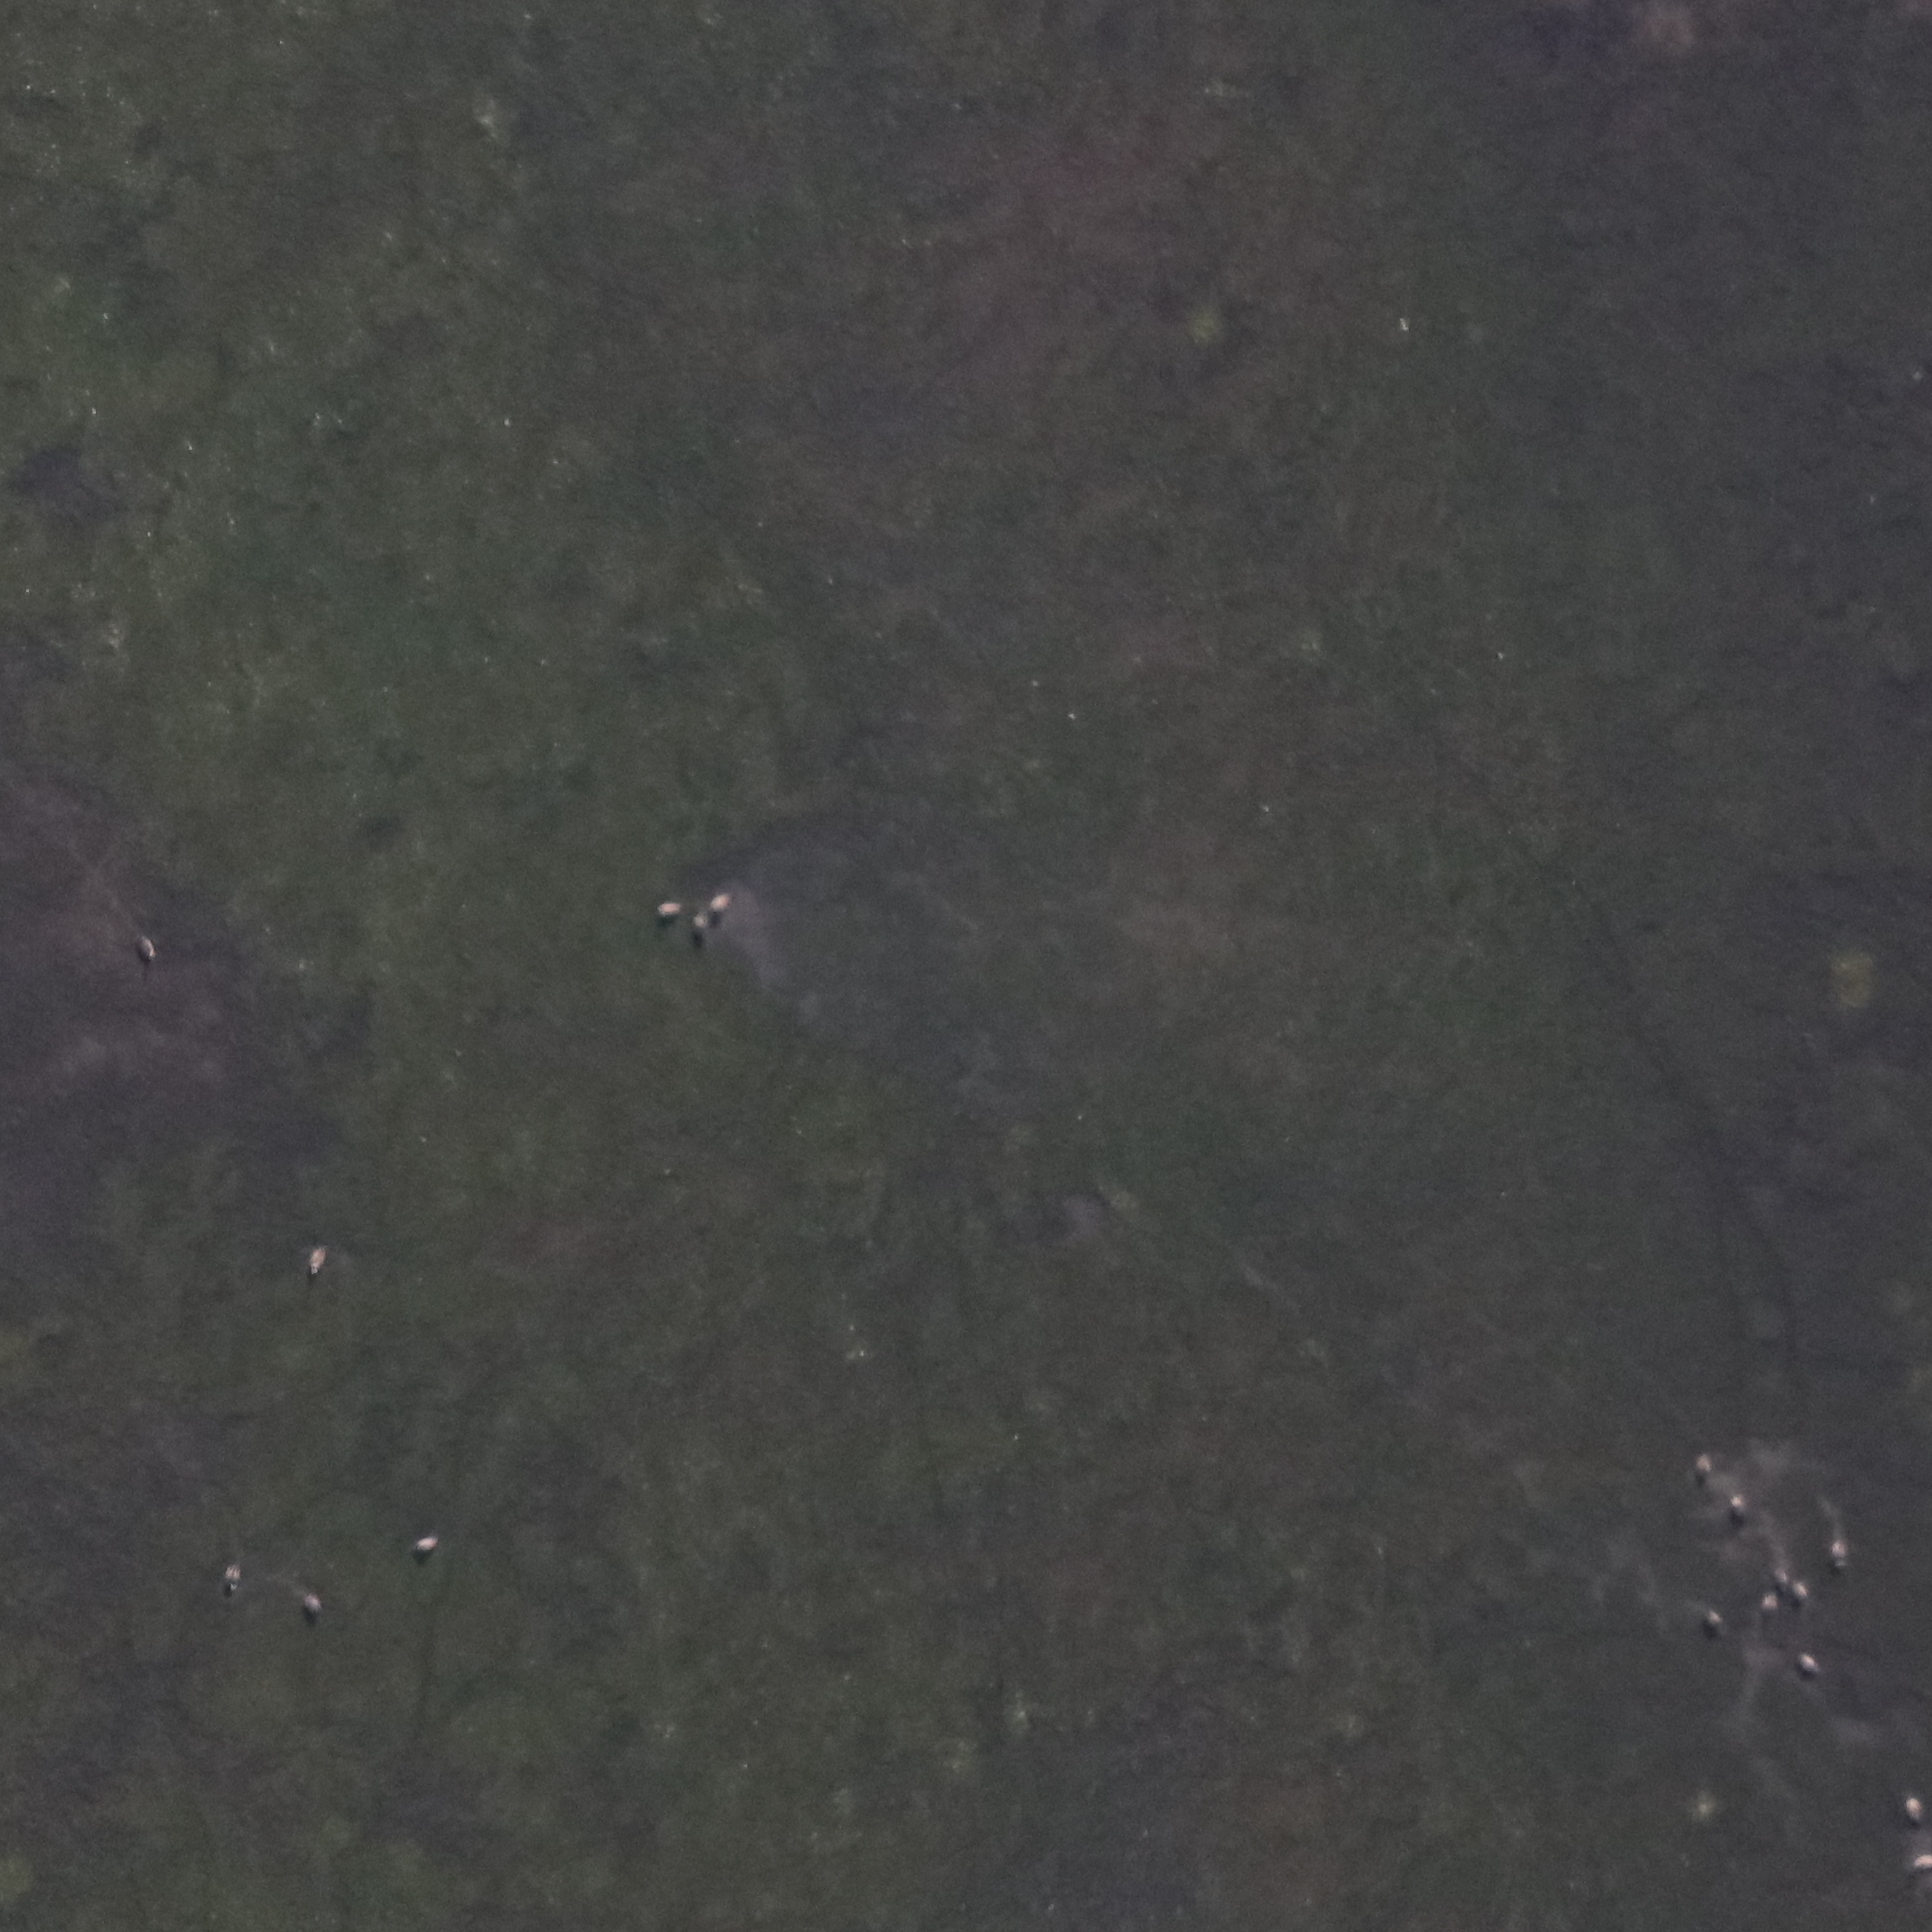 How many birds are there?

18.